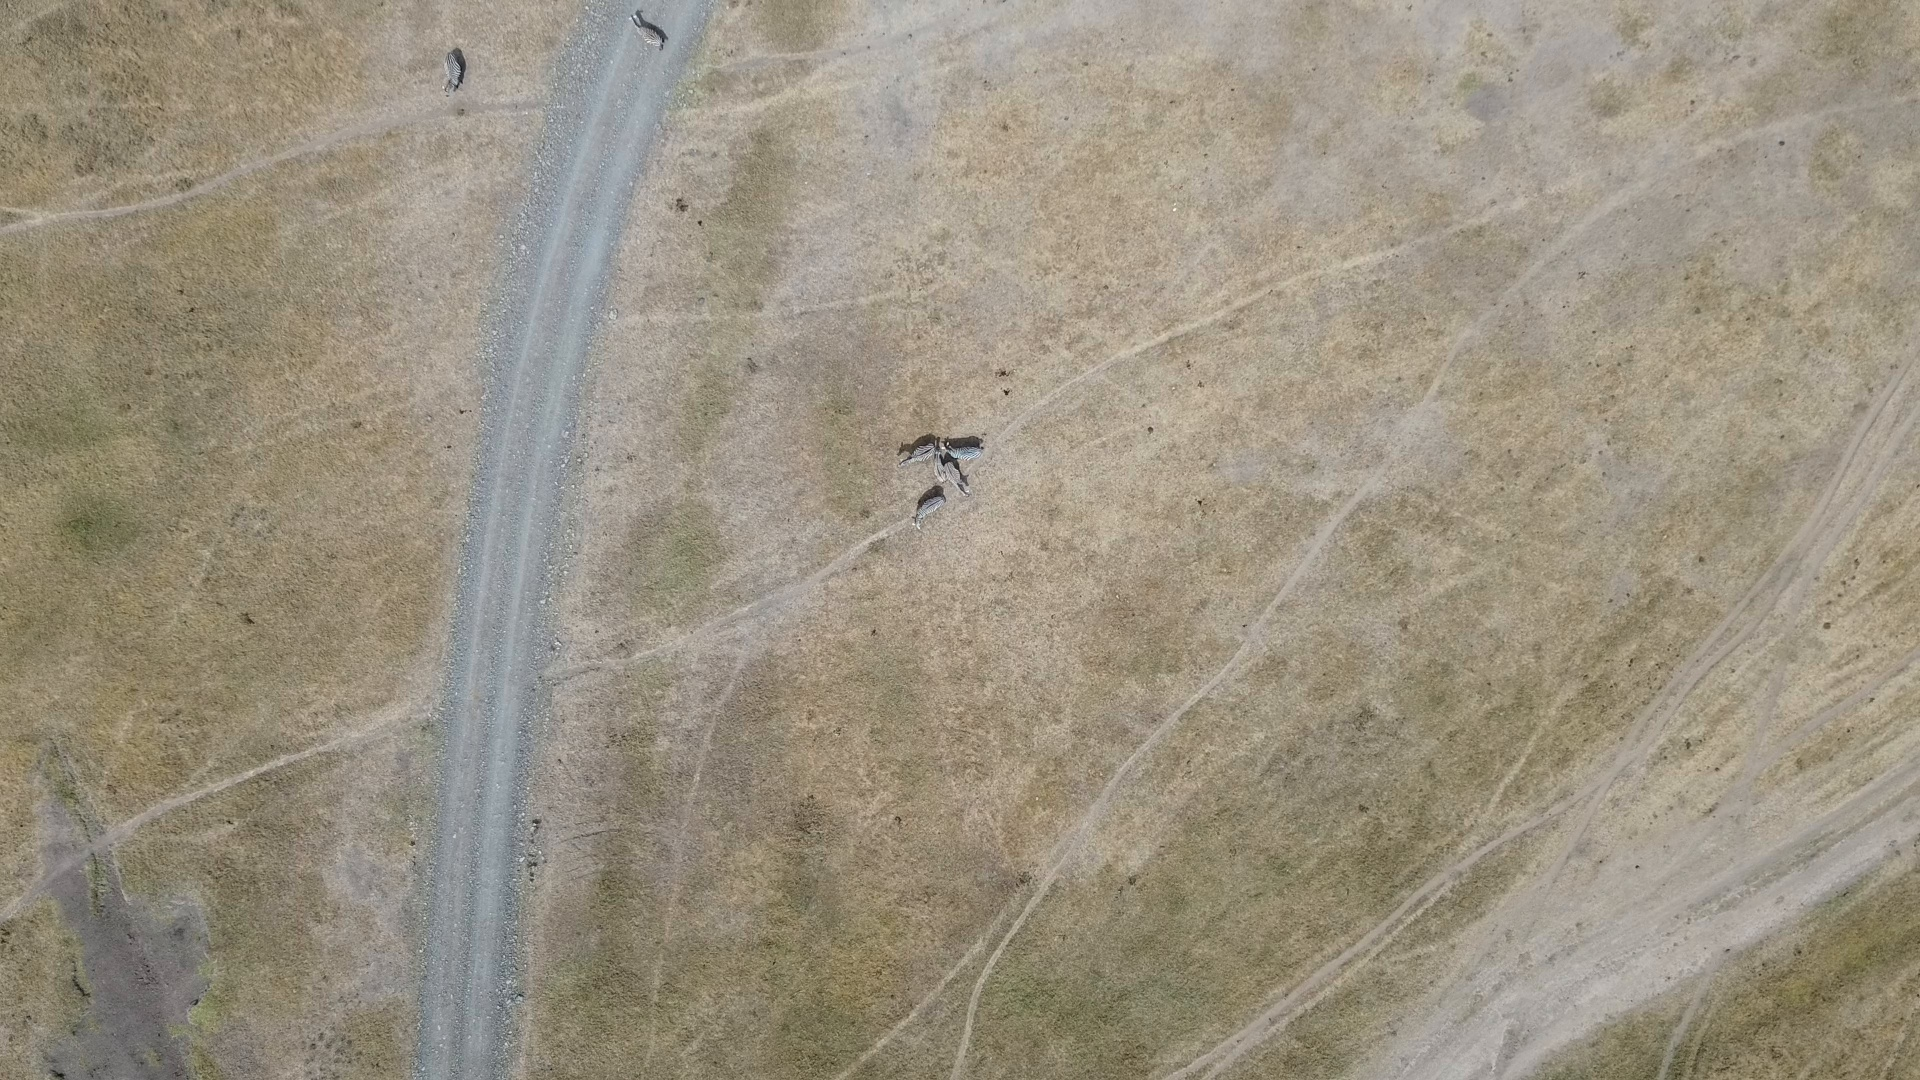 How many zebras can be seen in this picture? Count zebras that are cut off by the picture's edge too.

8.